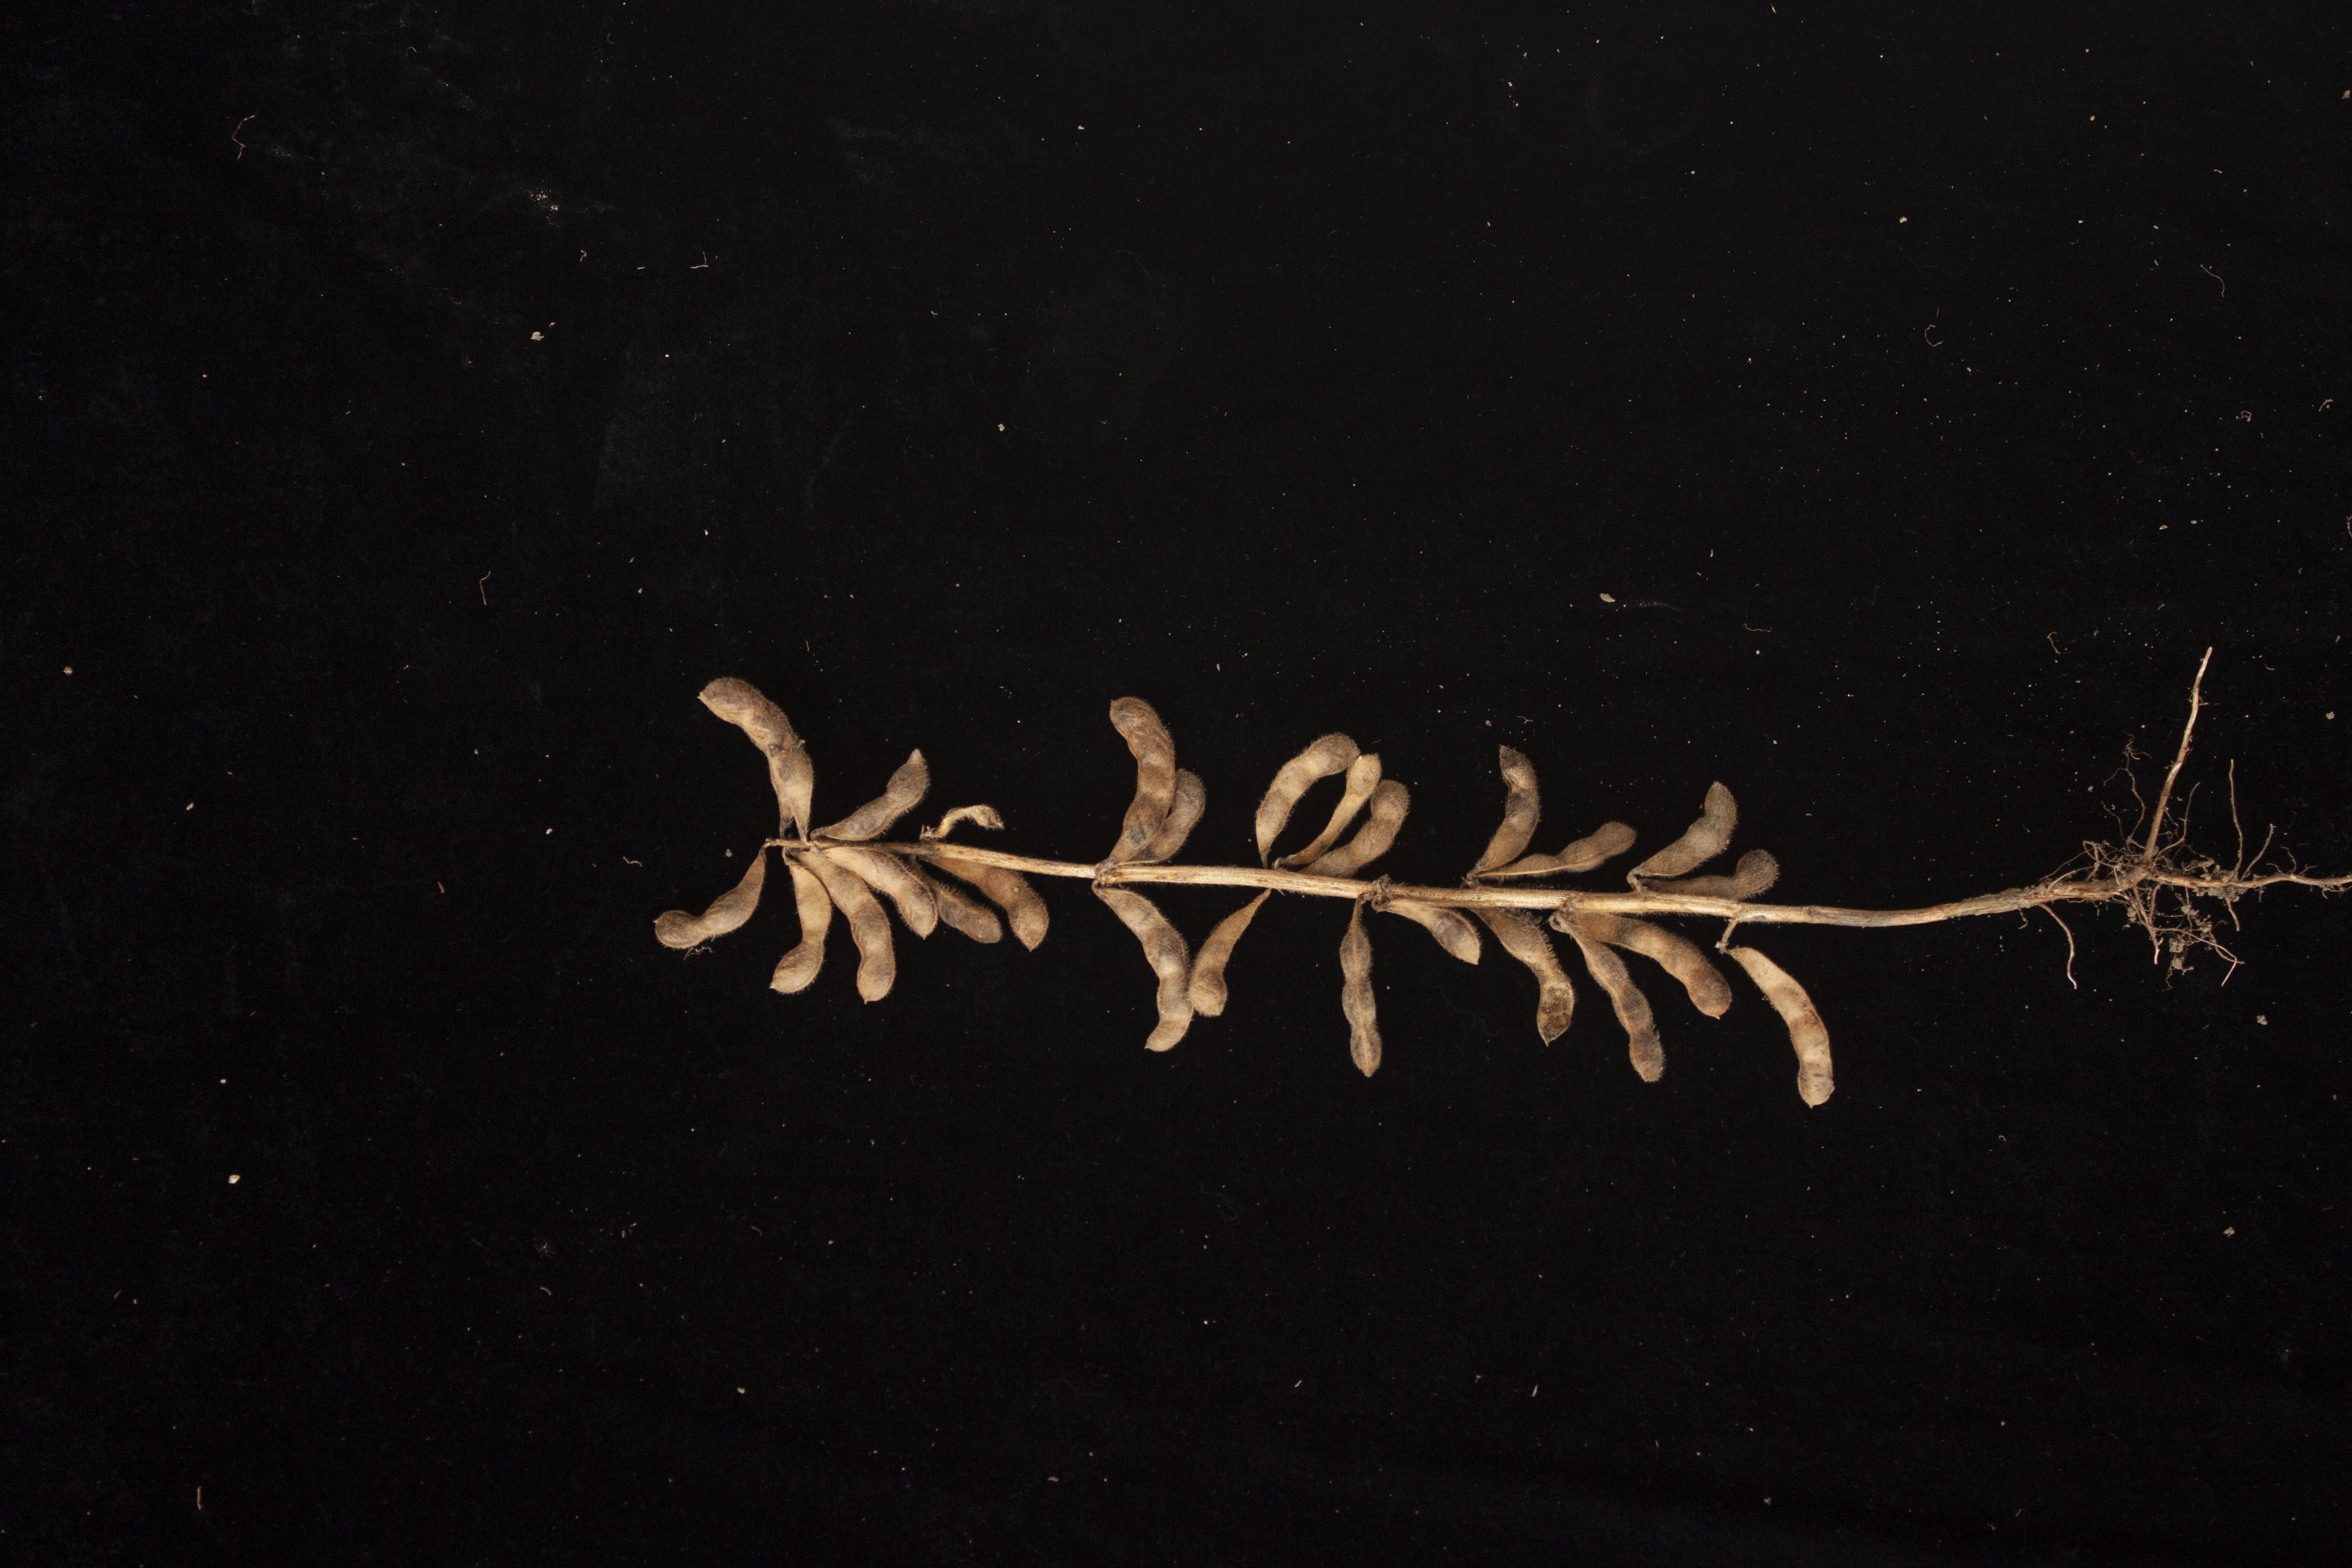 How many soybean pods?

25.